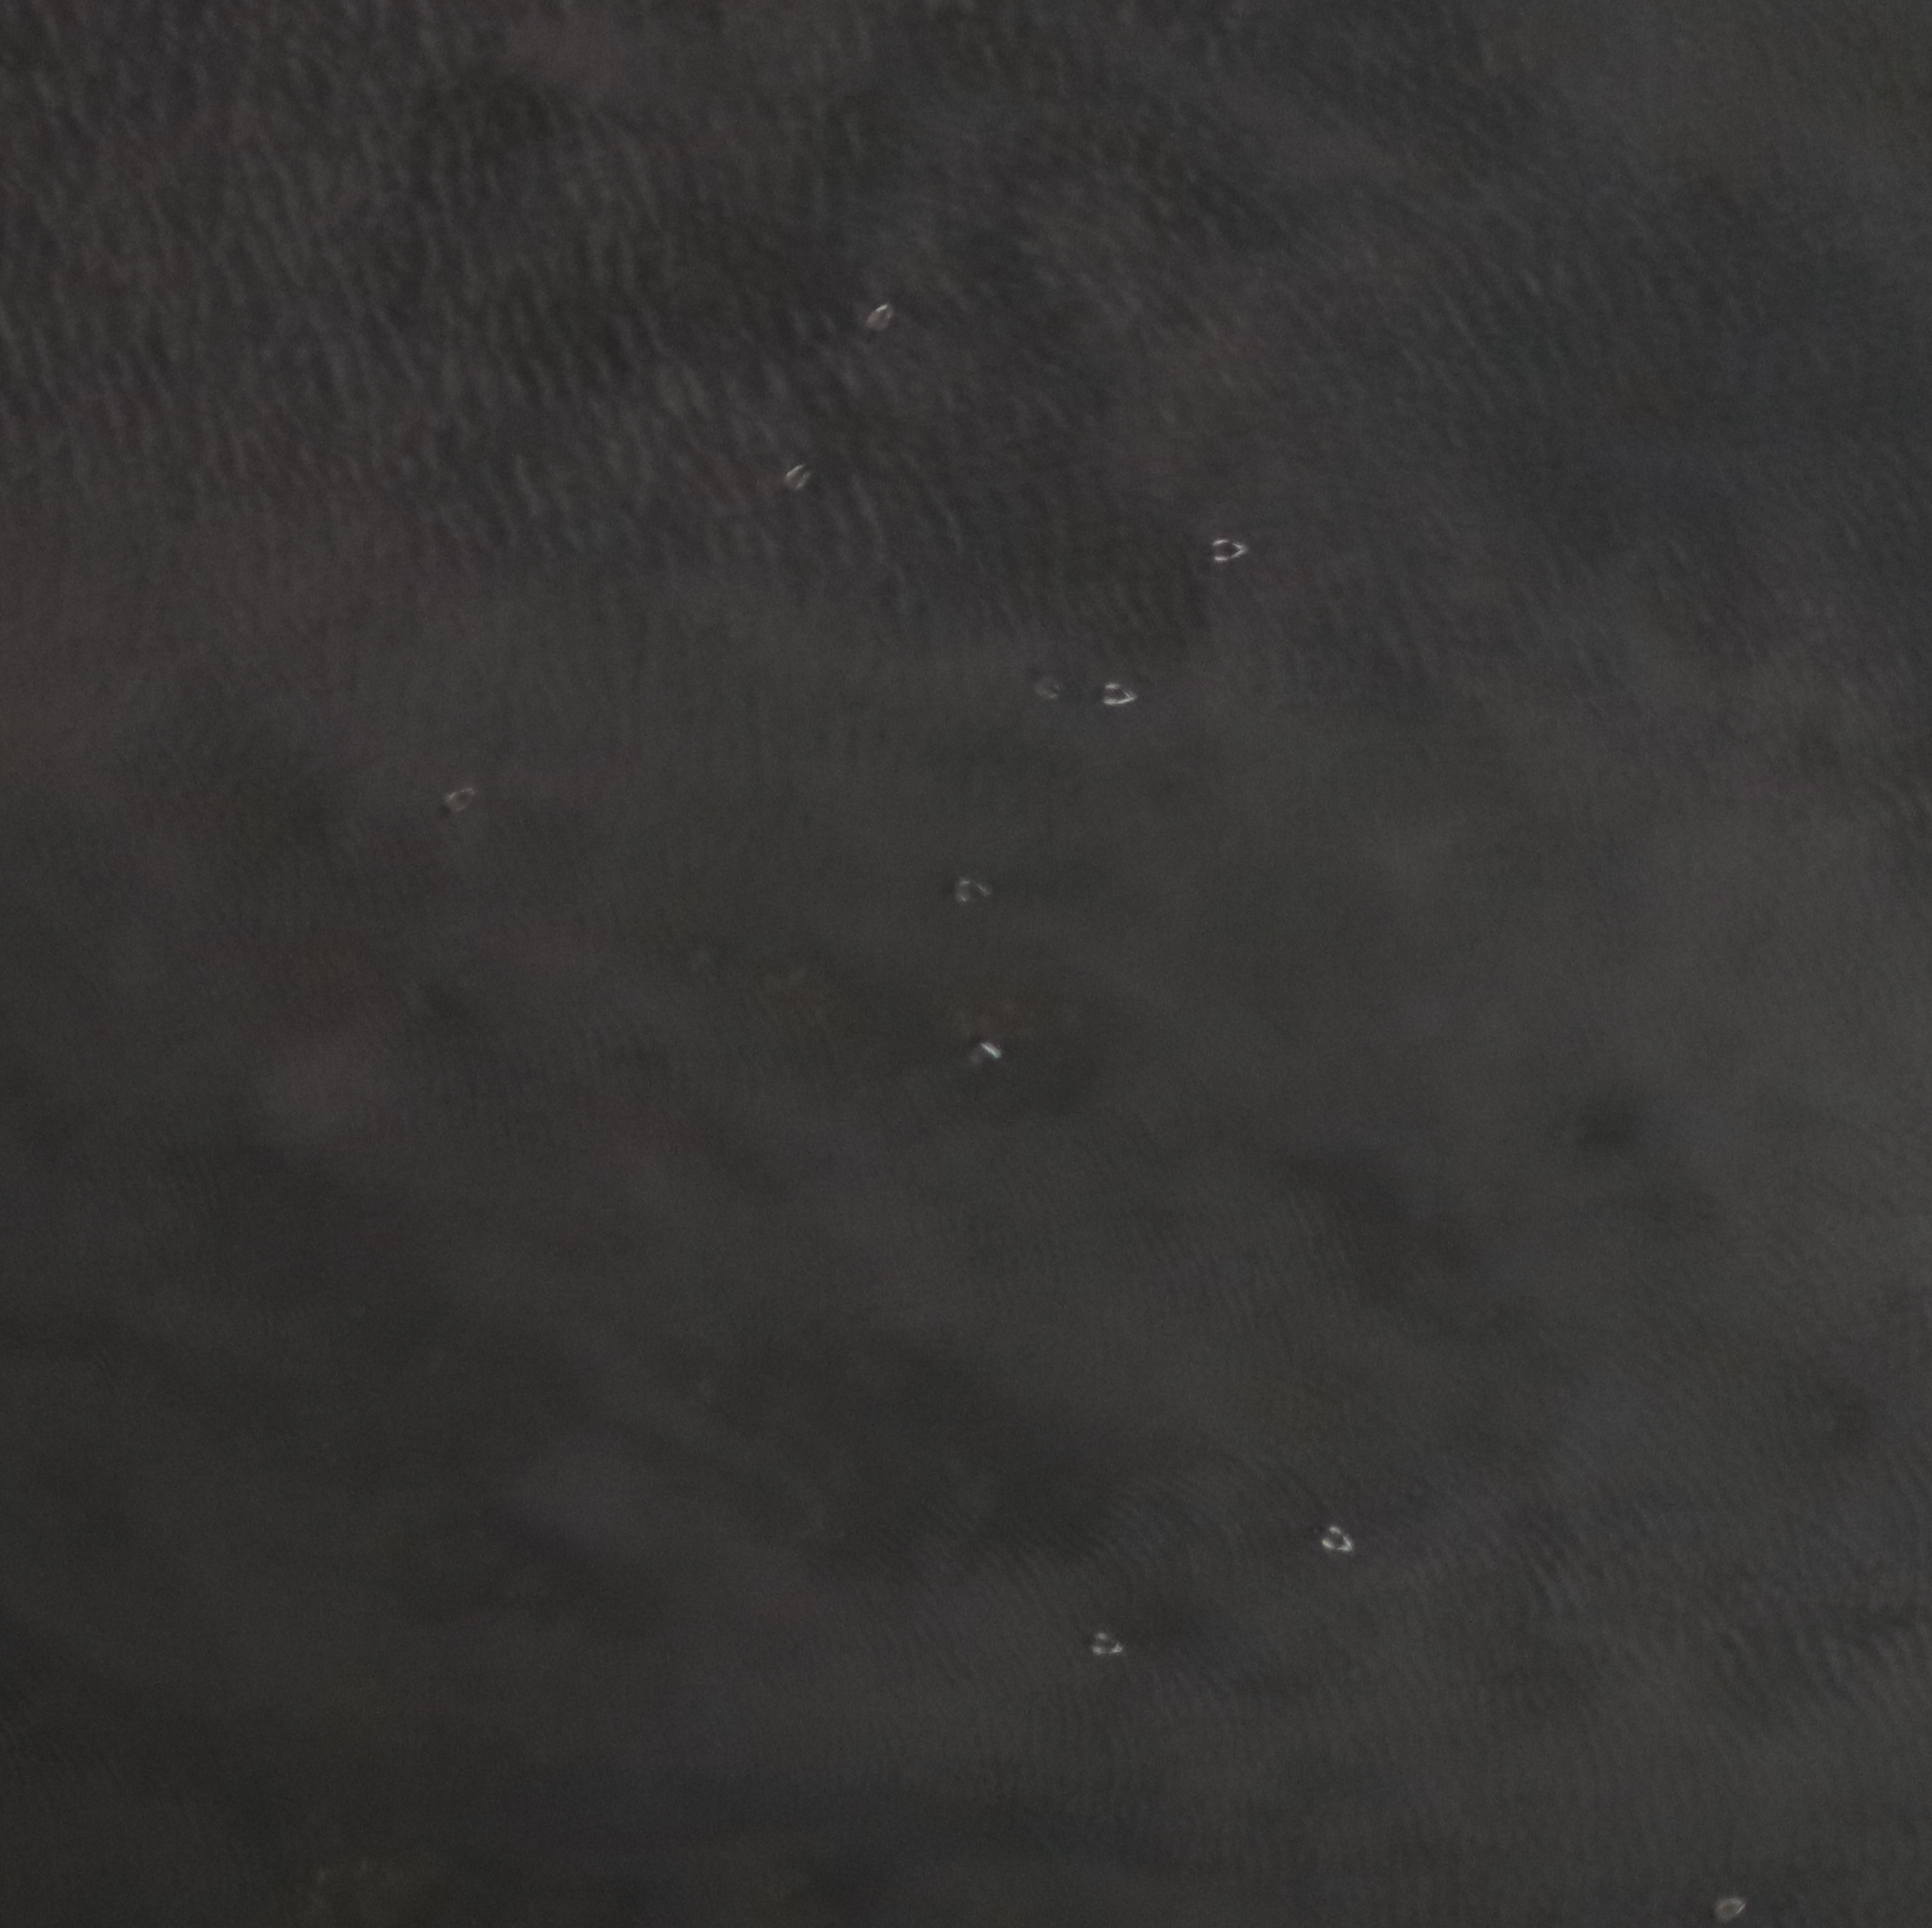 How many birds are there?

11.